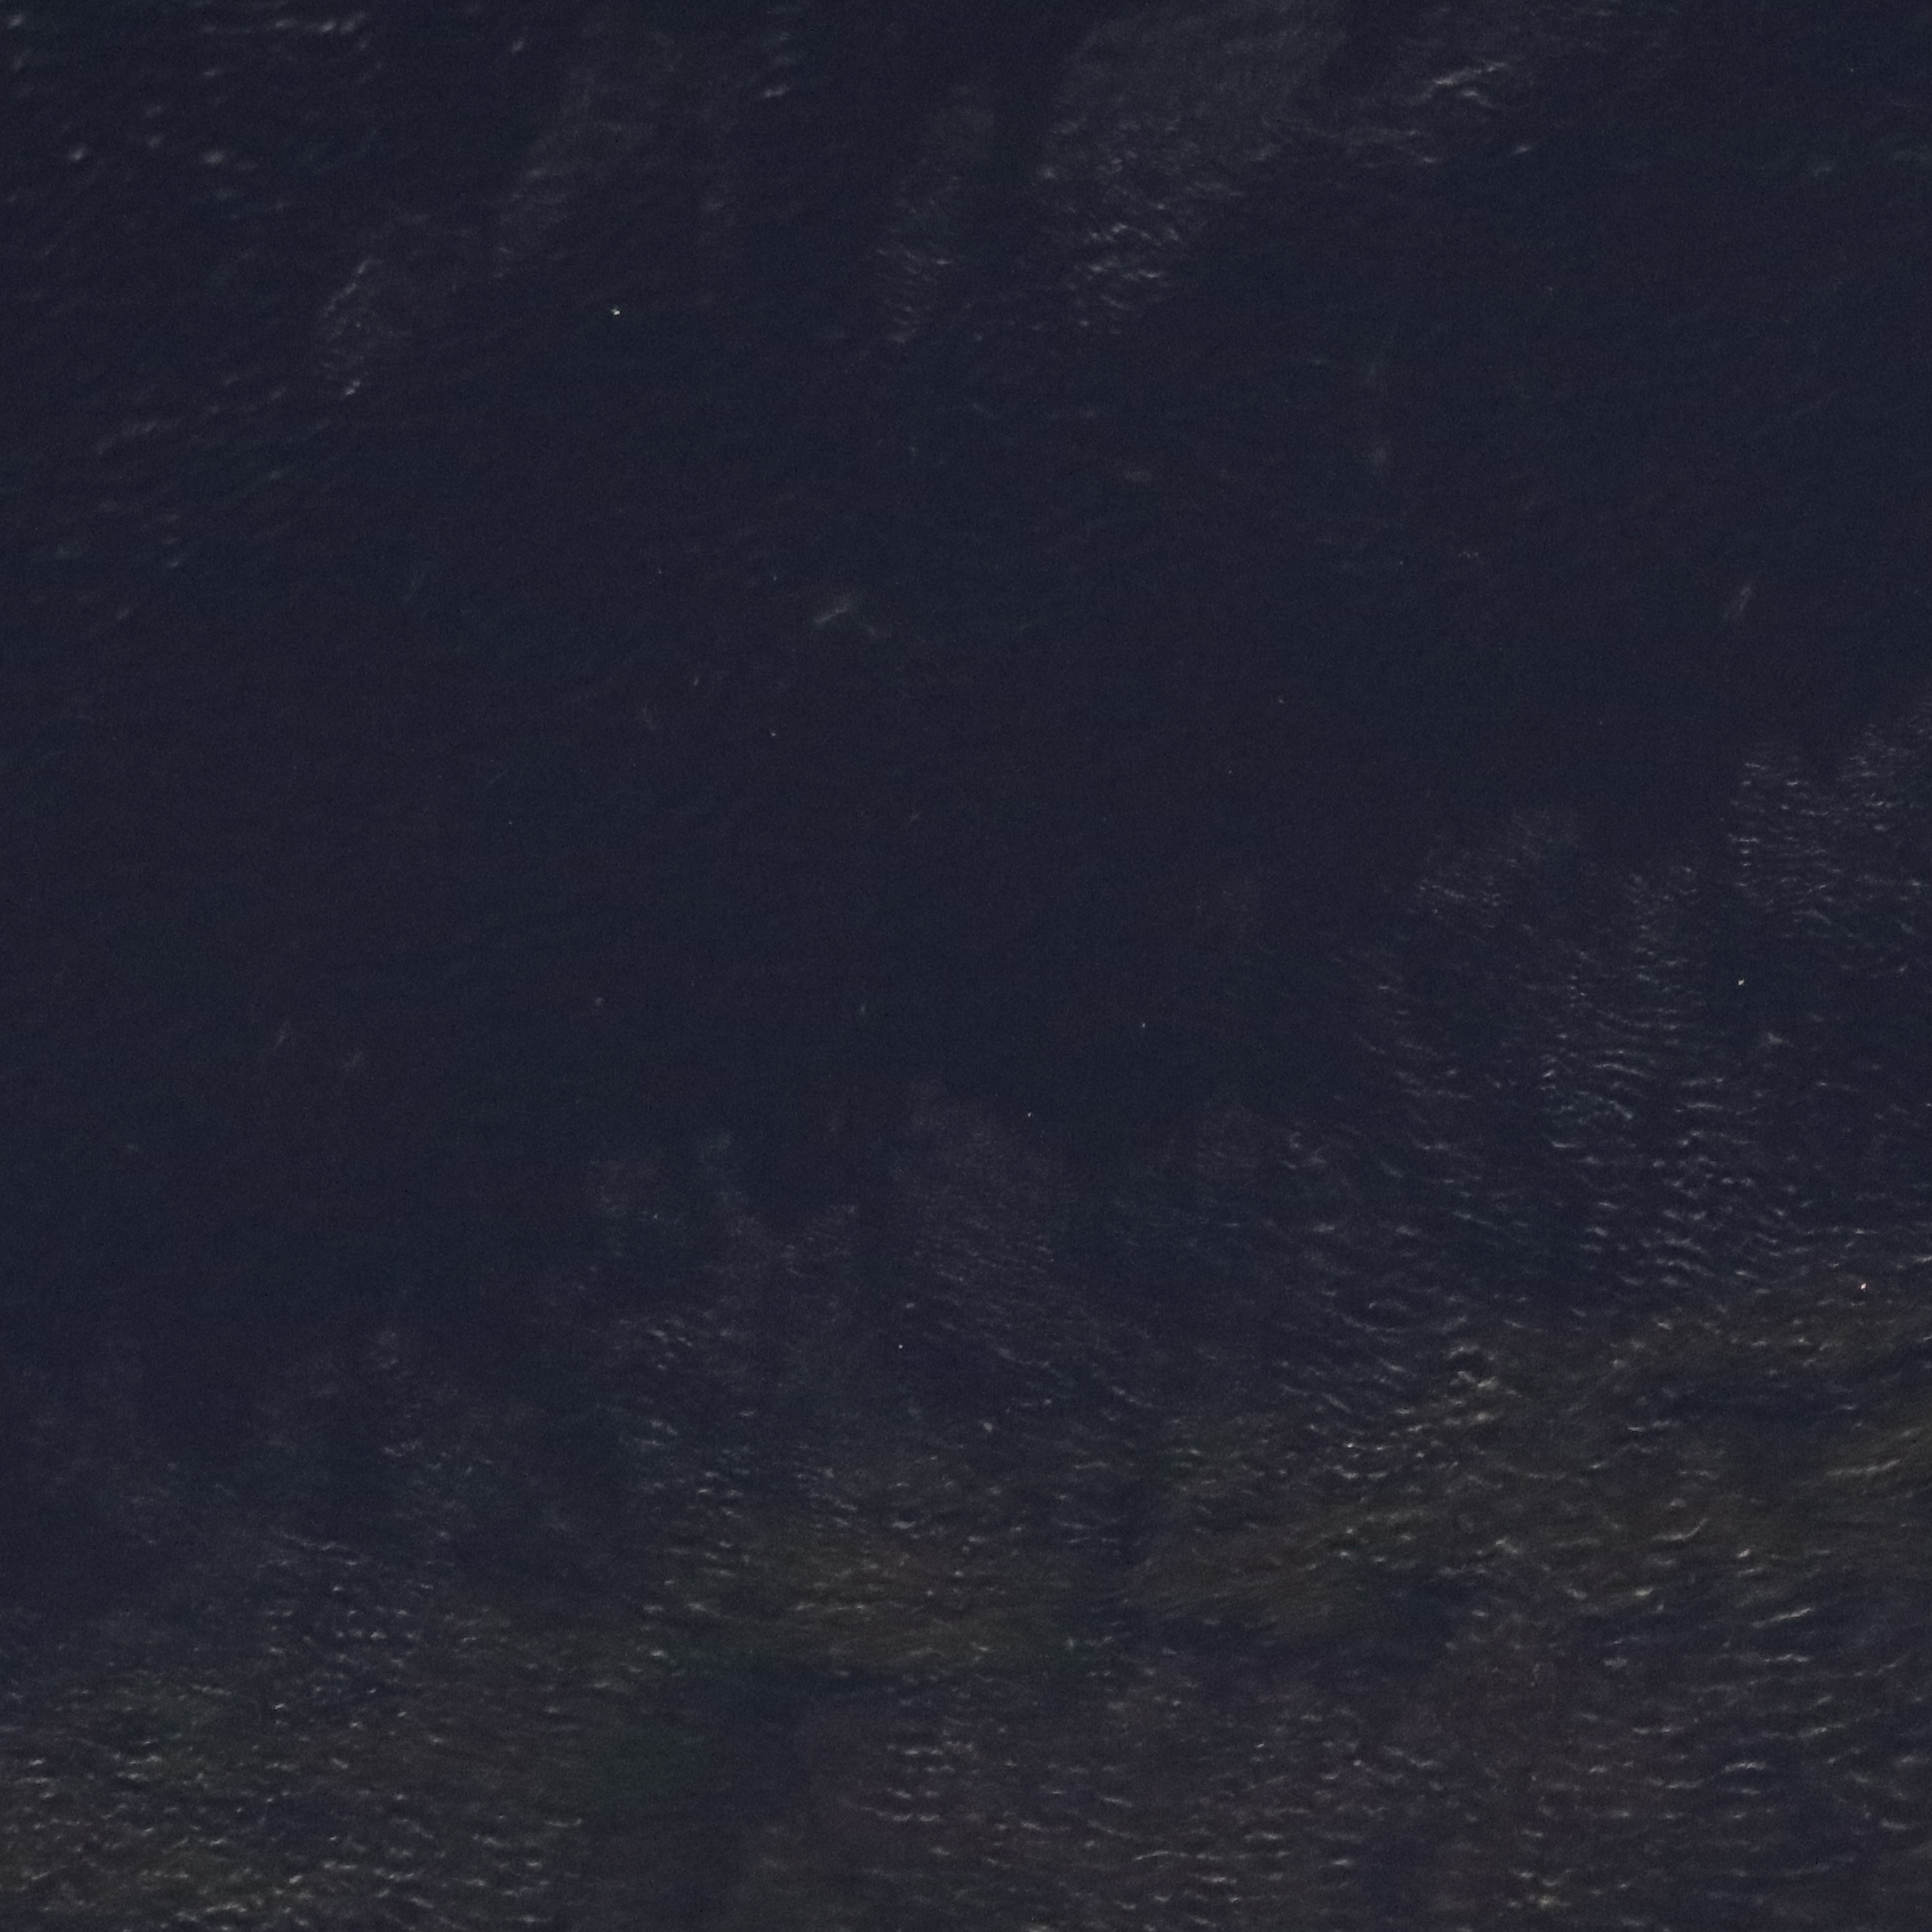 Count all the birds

0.